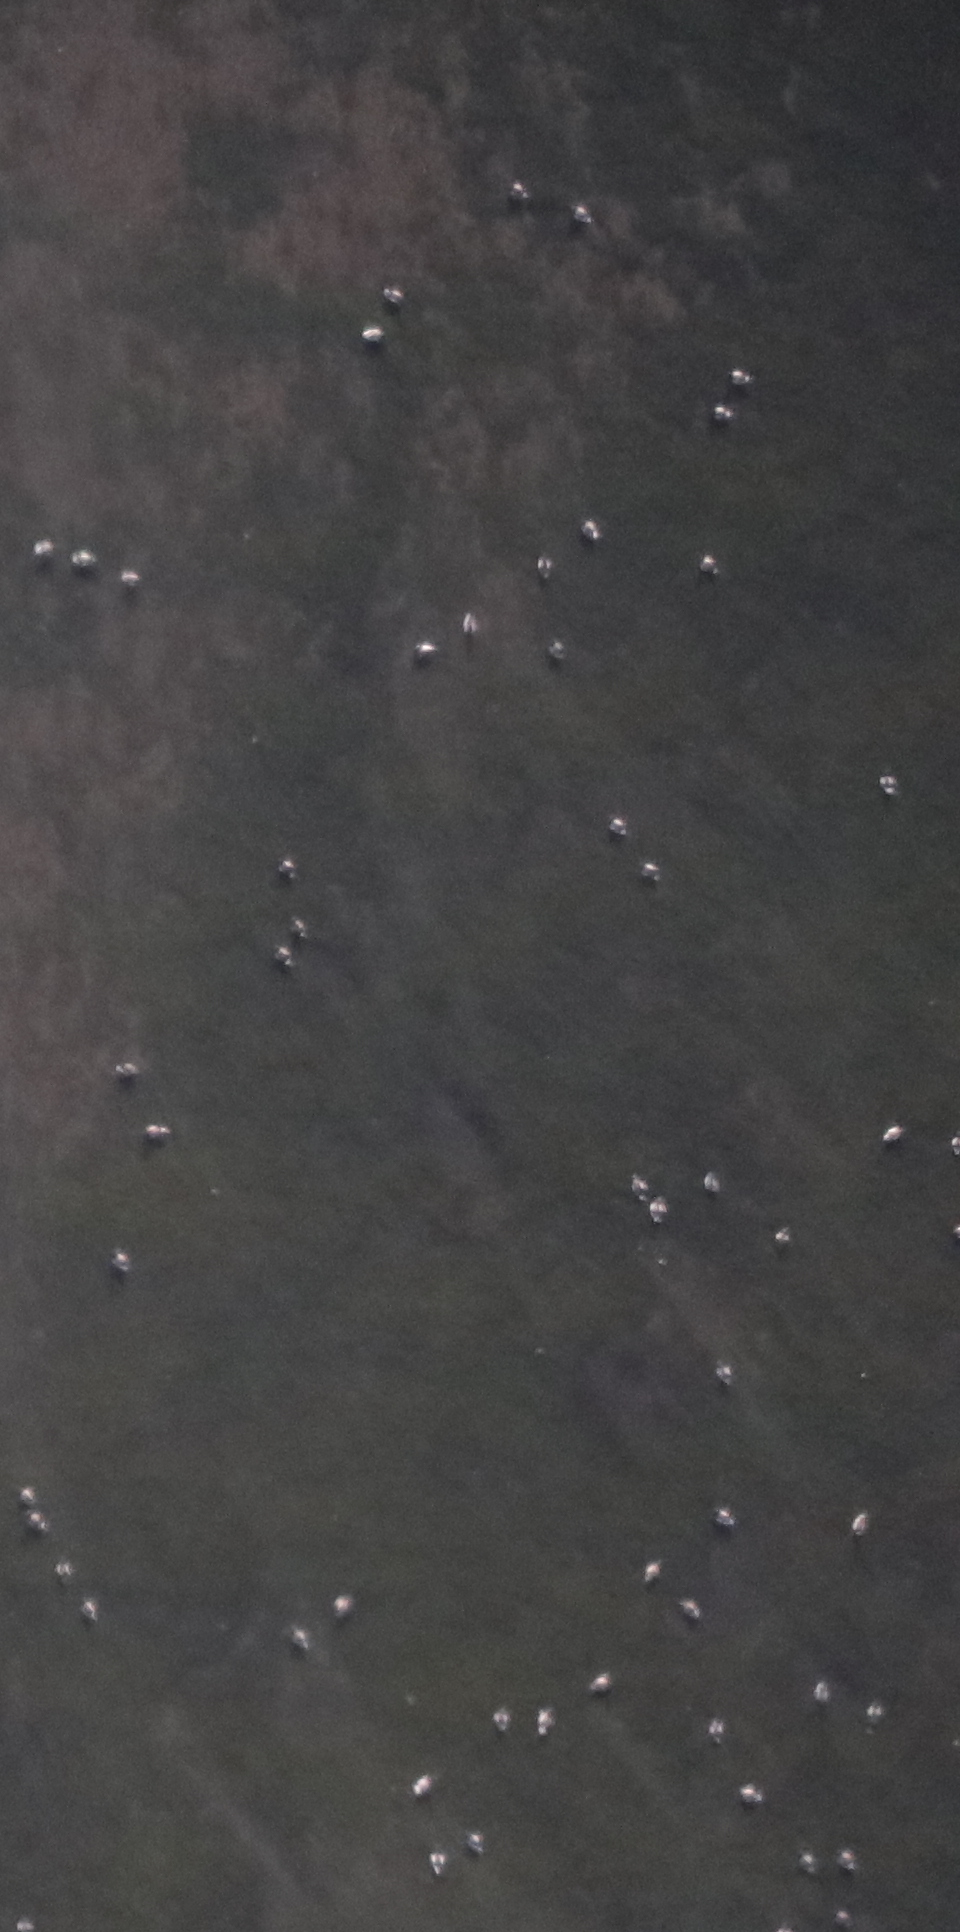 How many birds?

53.